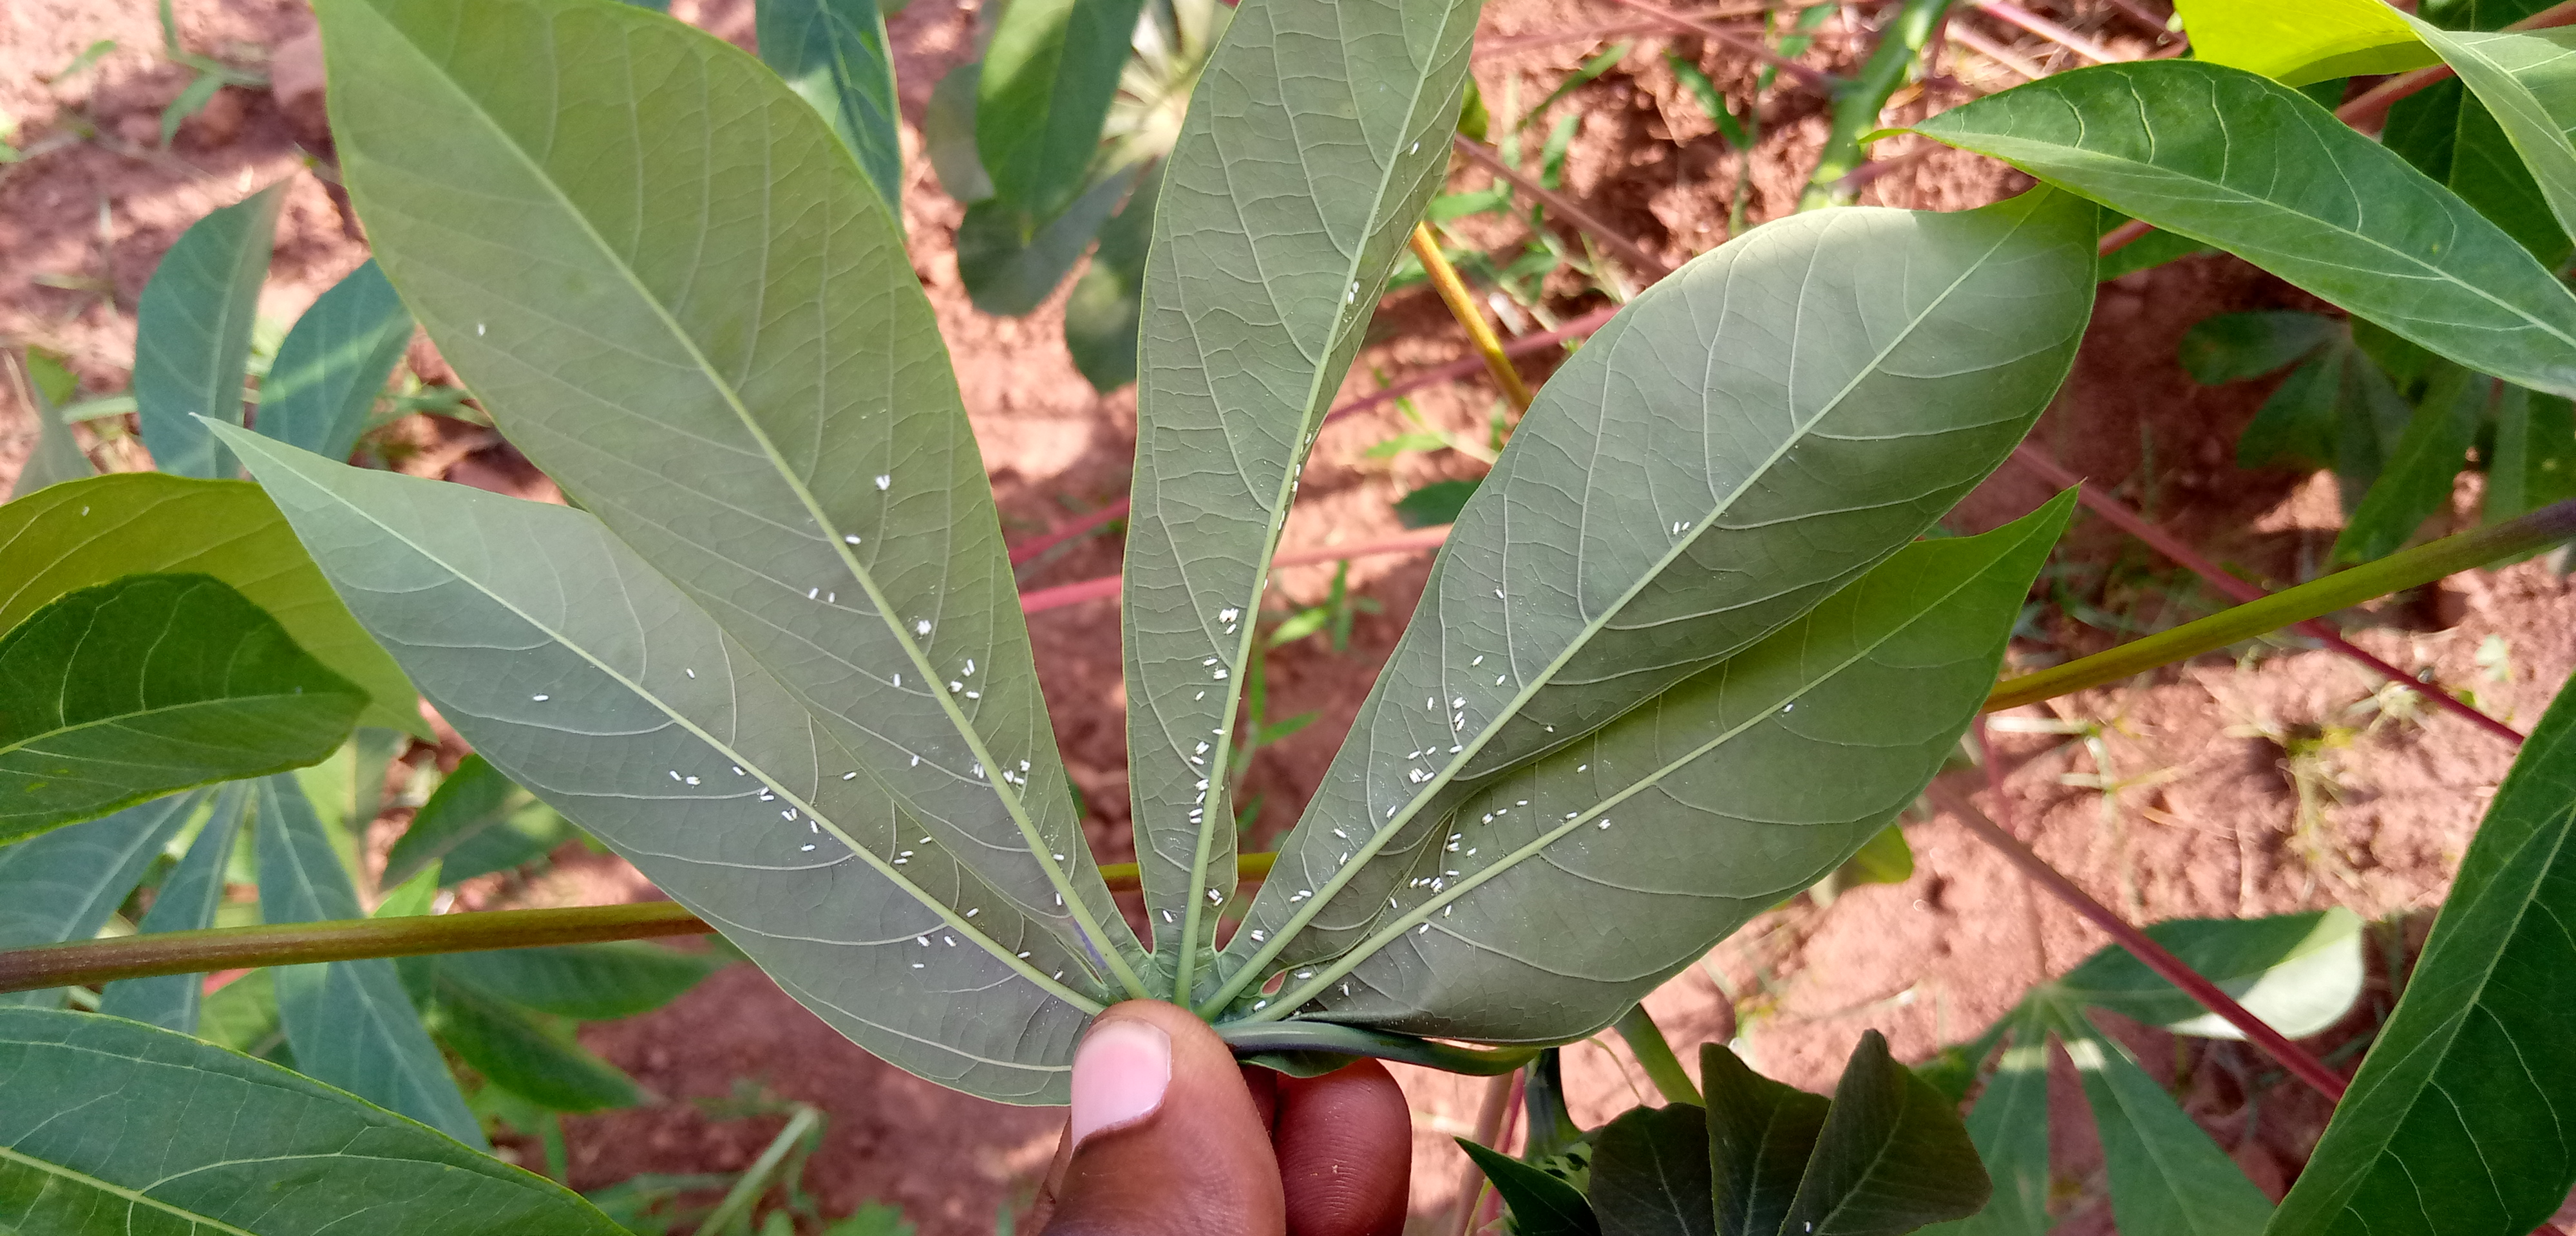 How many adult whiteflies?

121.